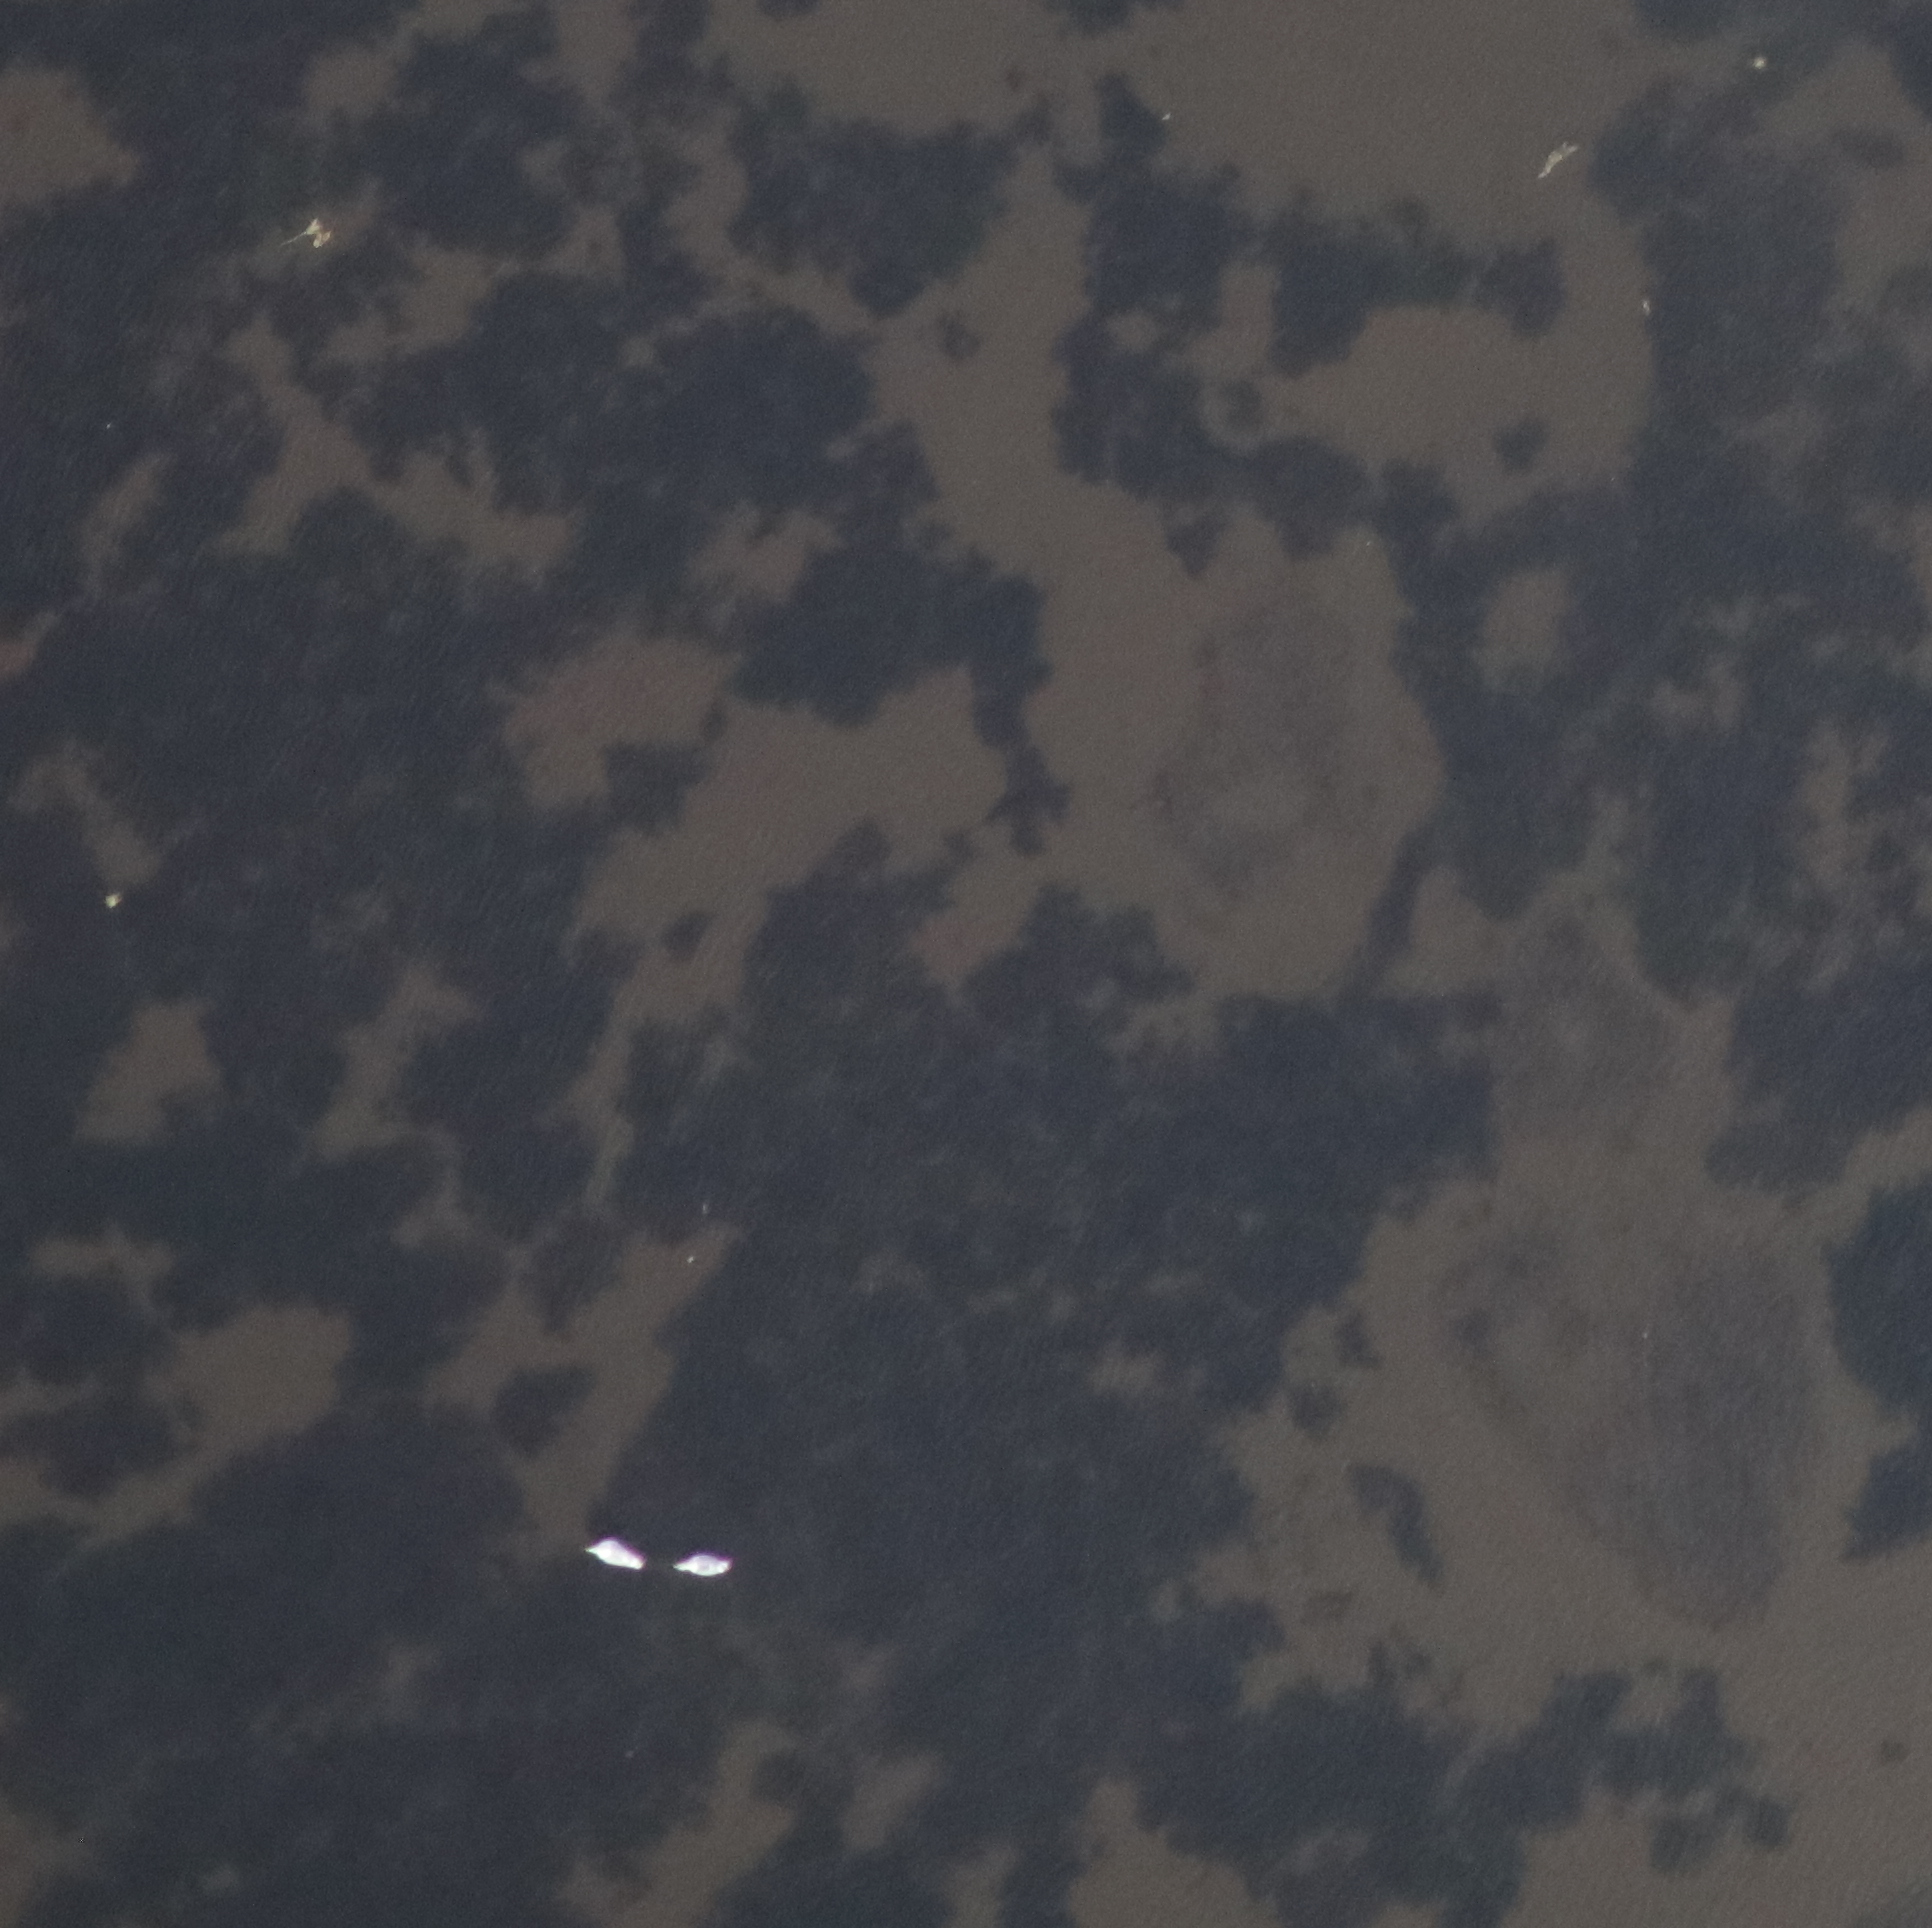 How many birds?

2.